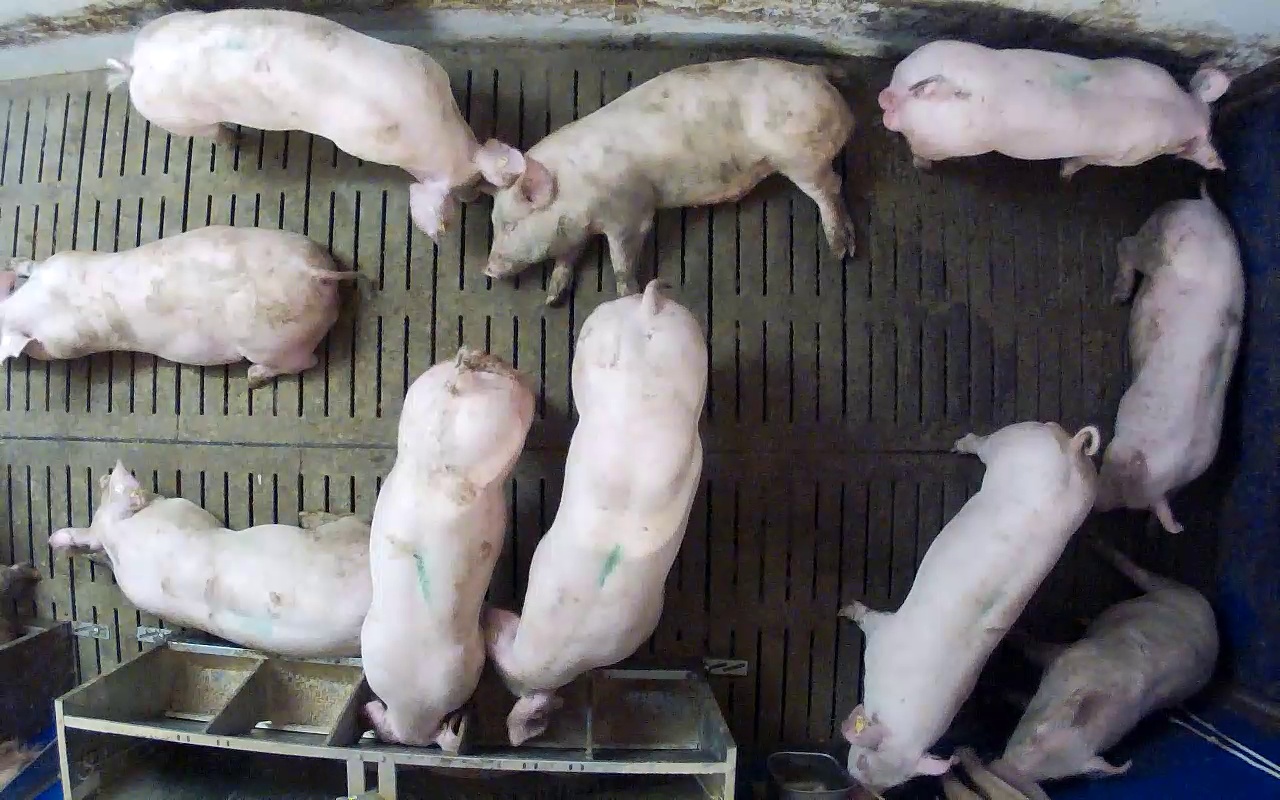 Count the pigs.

10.